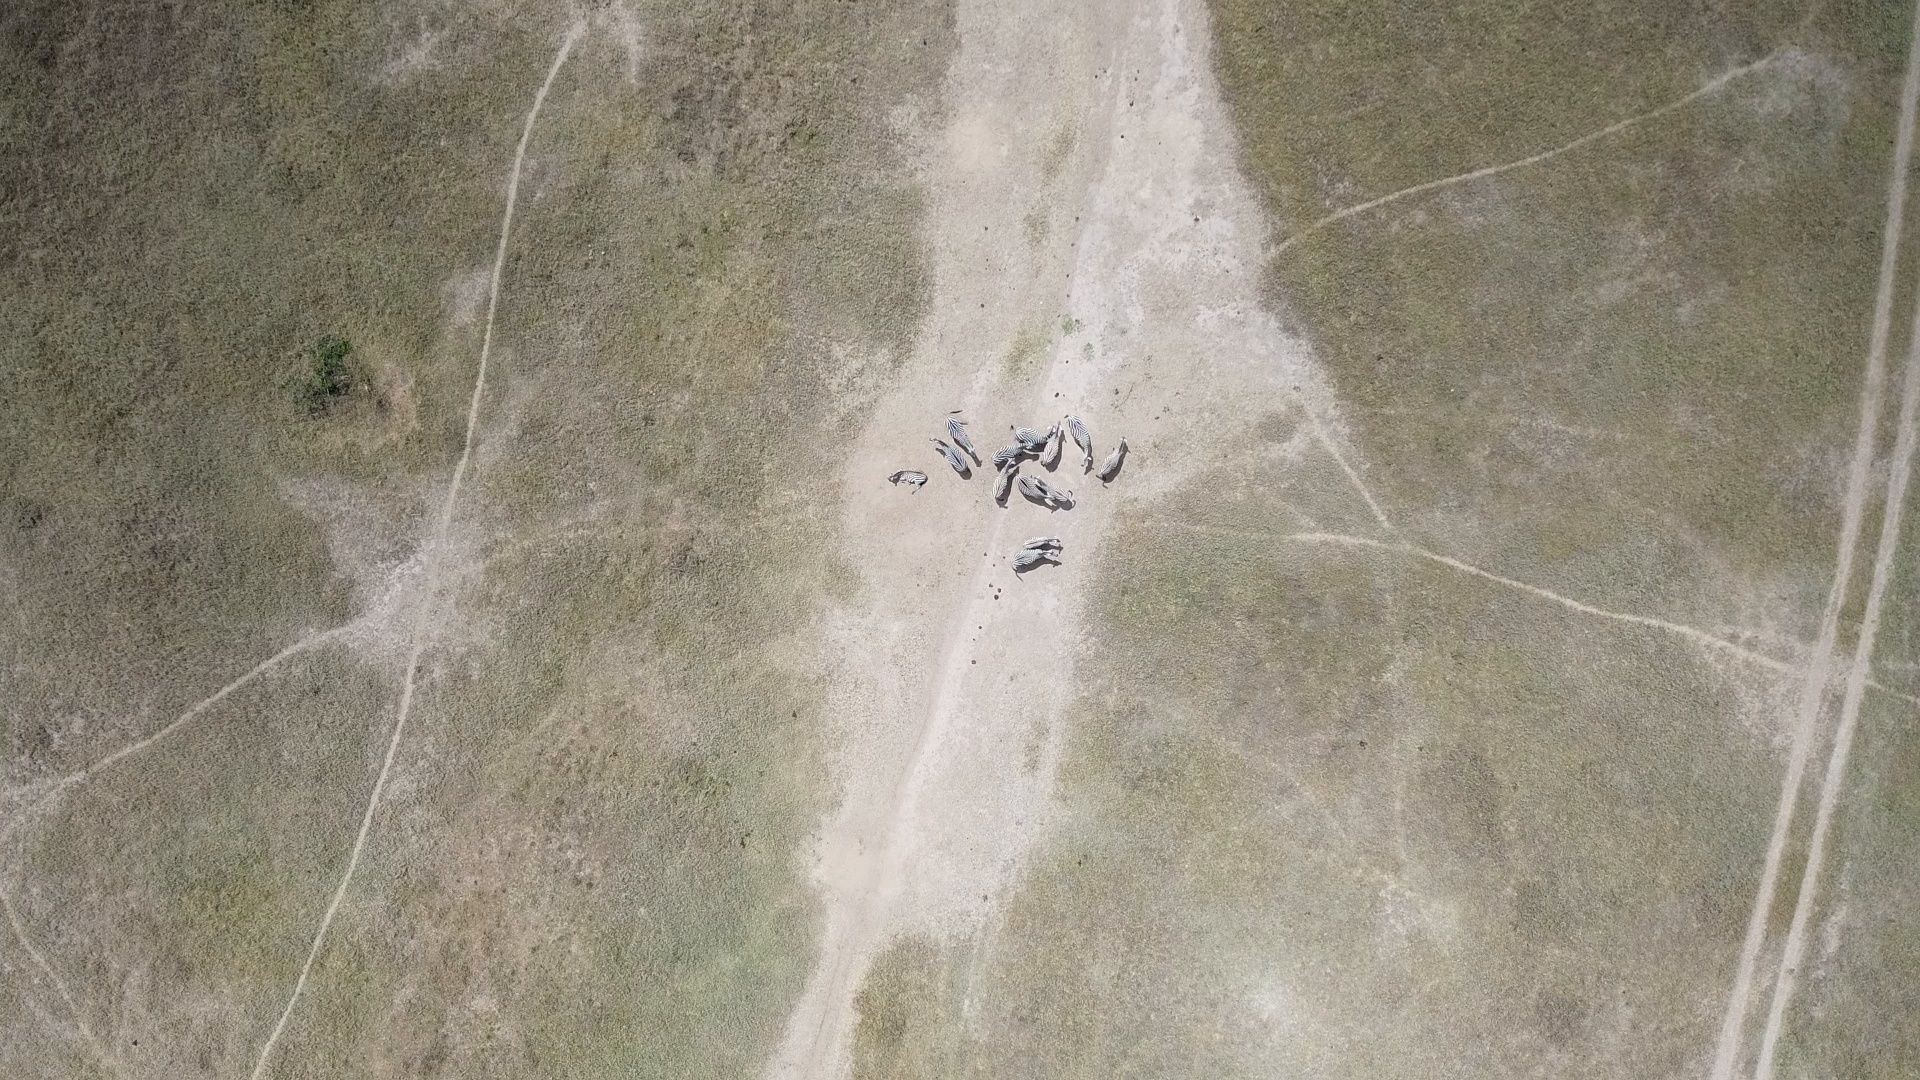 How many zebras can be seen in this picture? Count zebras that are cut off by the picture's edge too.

13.